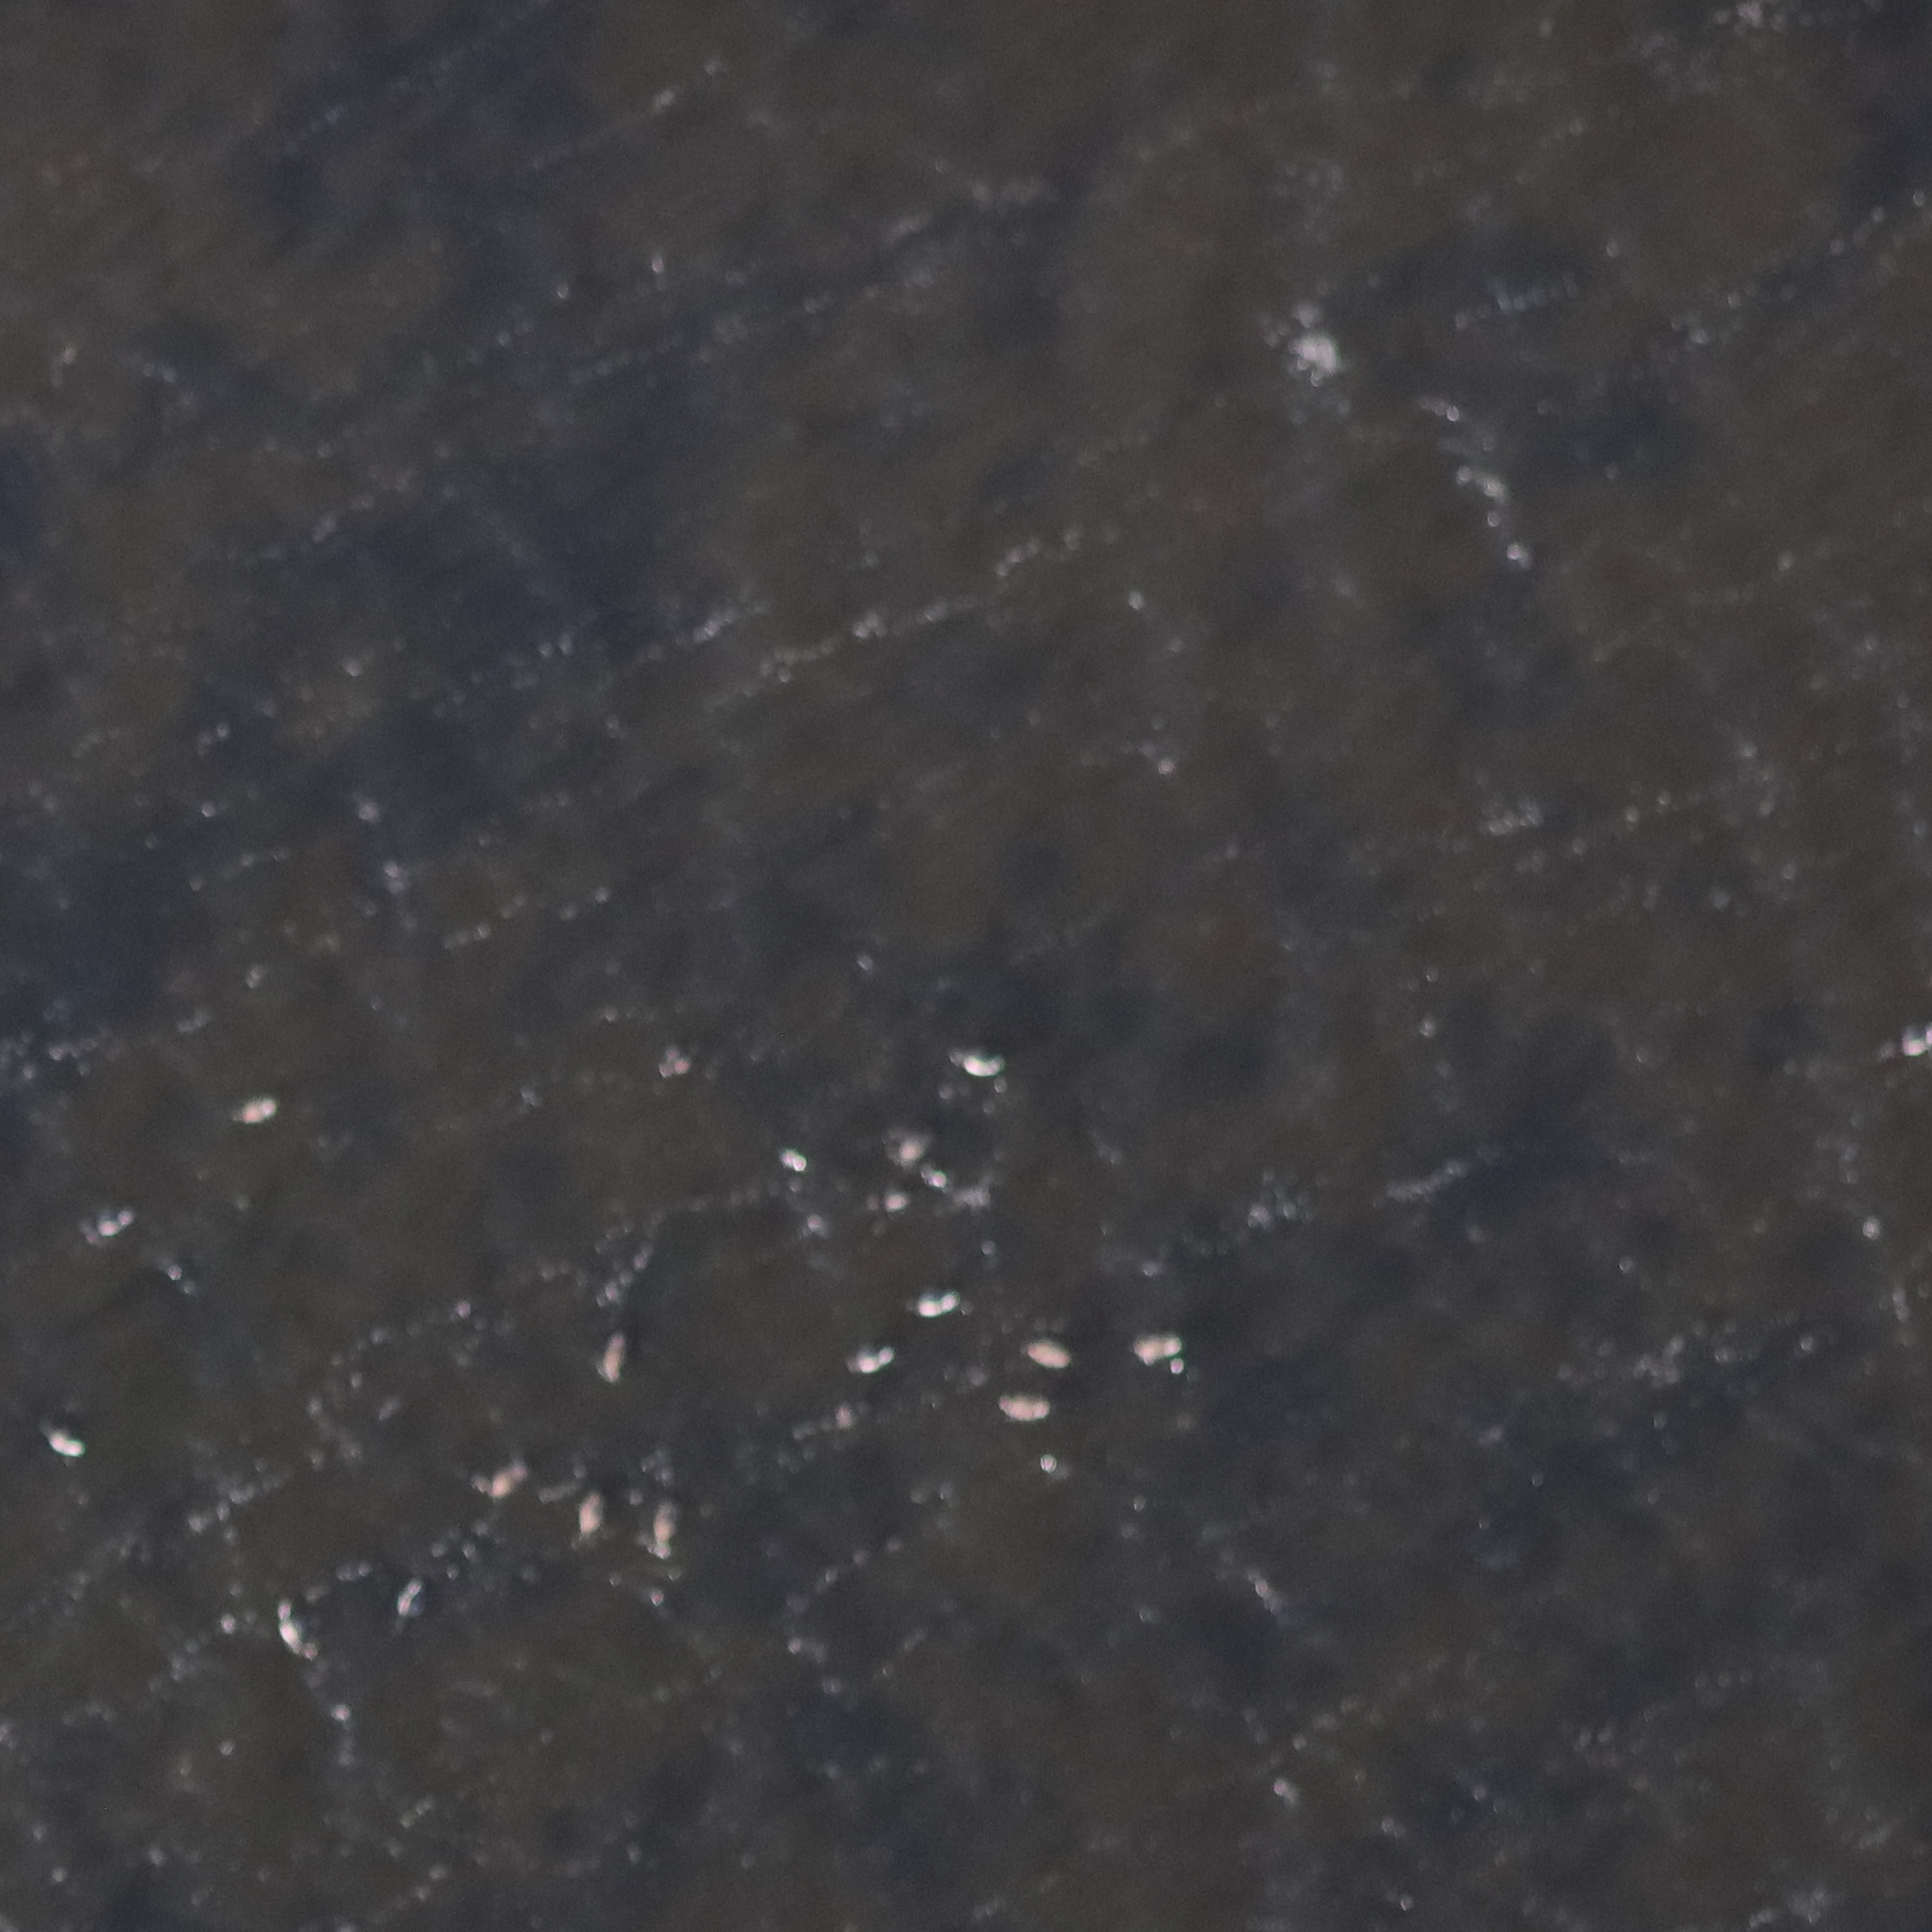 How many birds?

17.